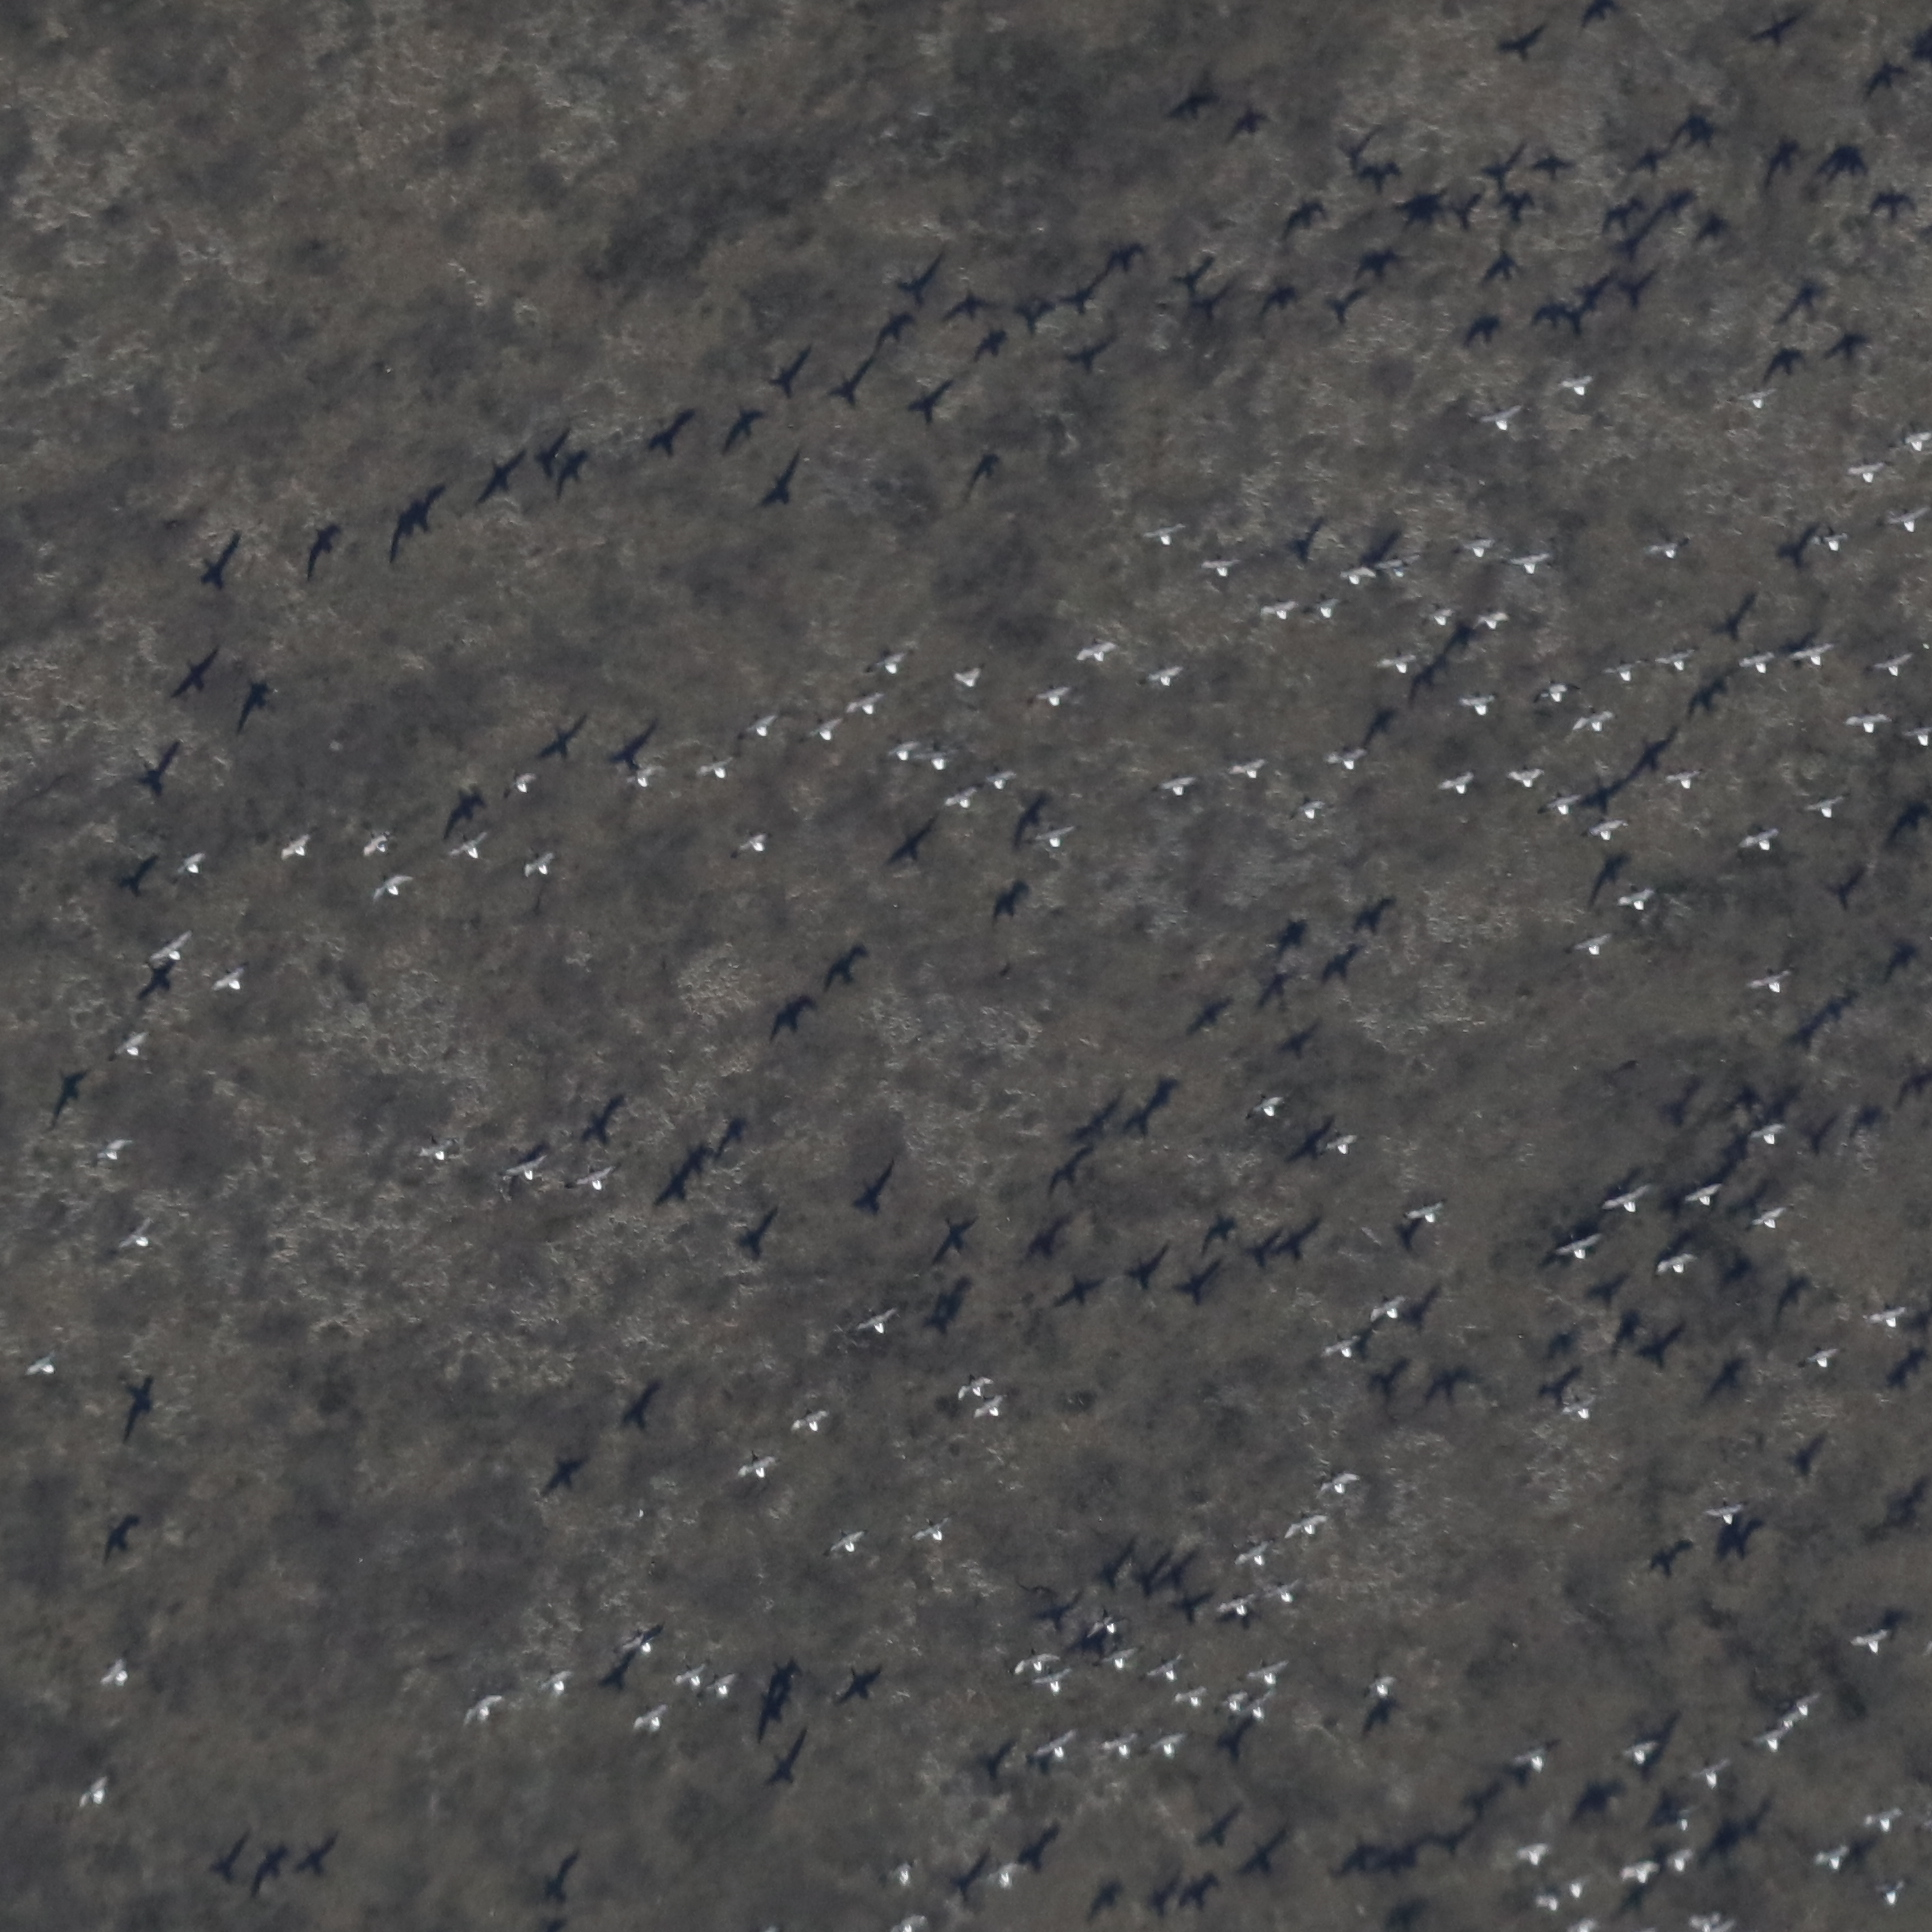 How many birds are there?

142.